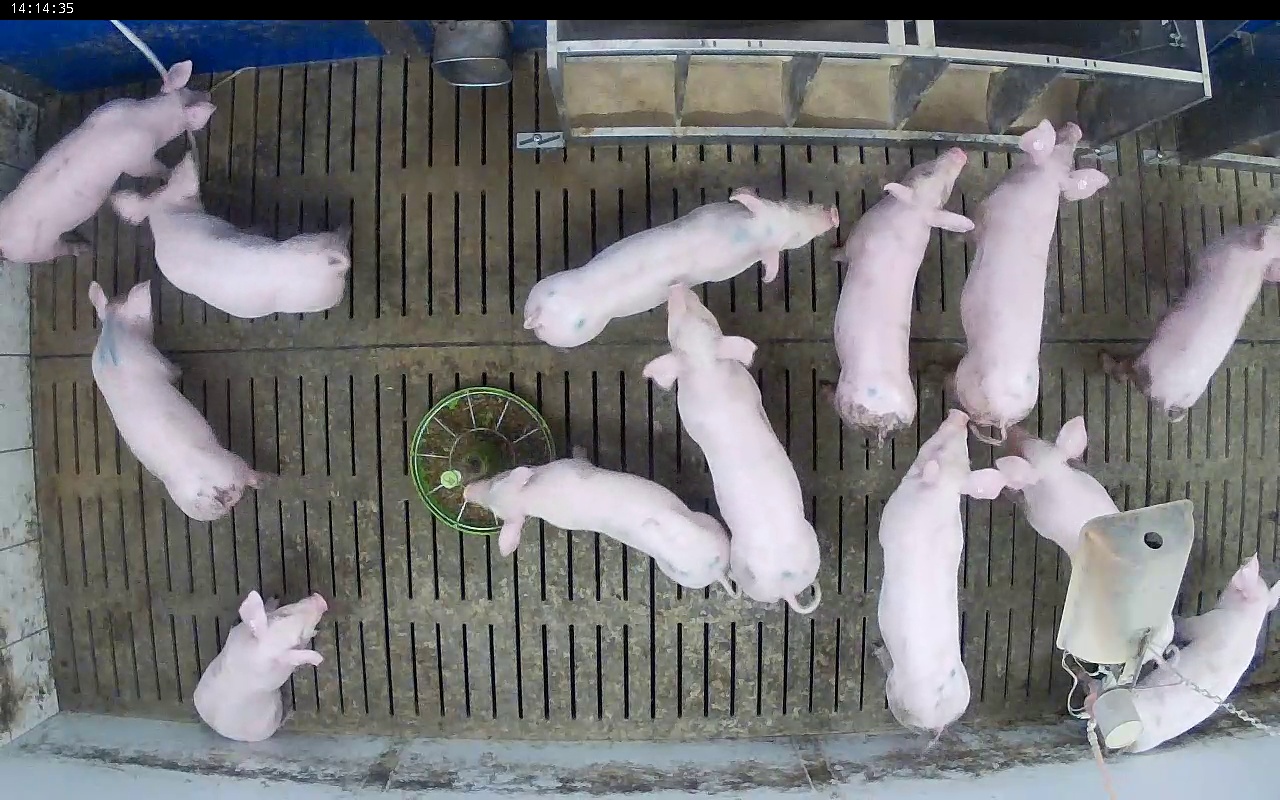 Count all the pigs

13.